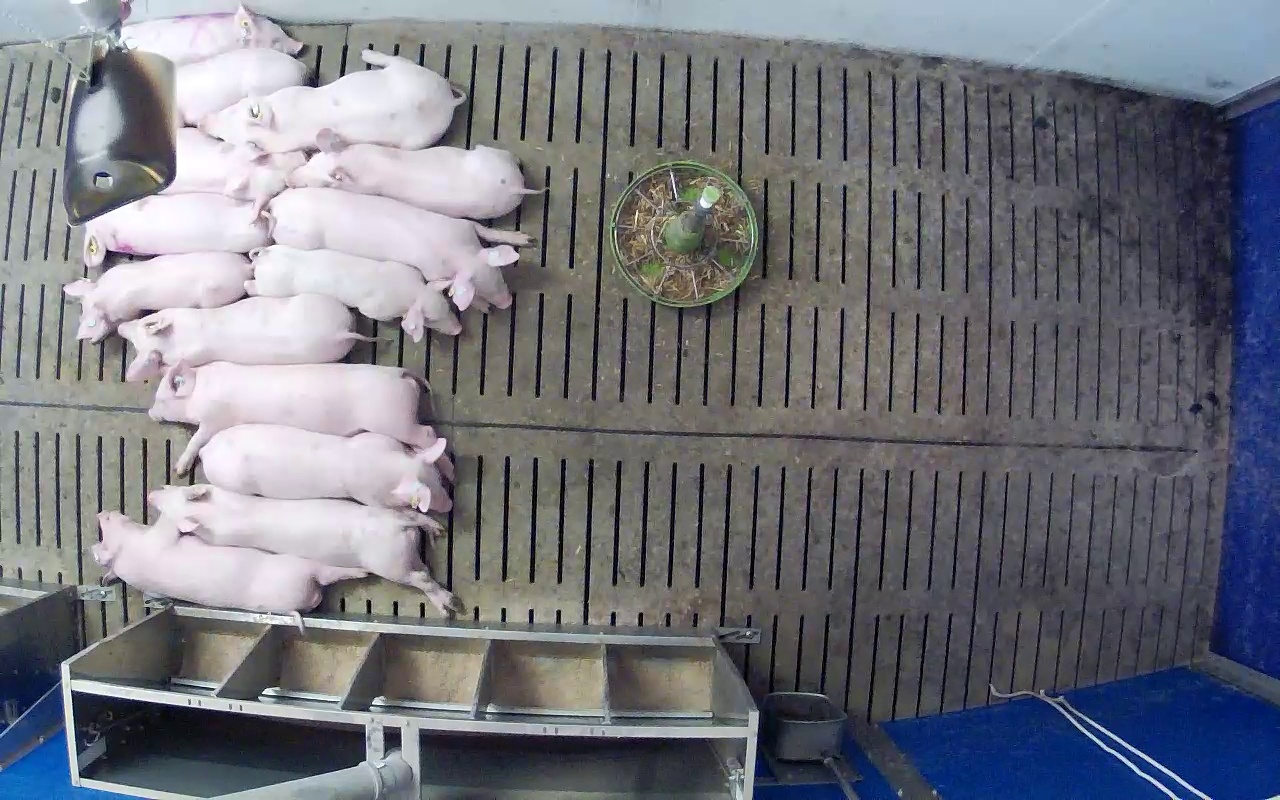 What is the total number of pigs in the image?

14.